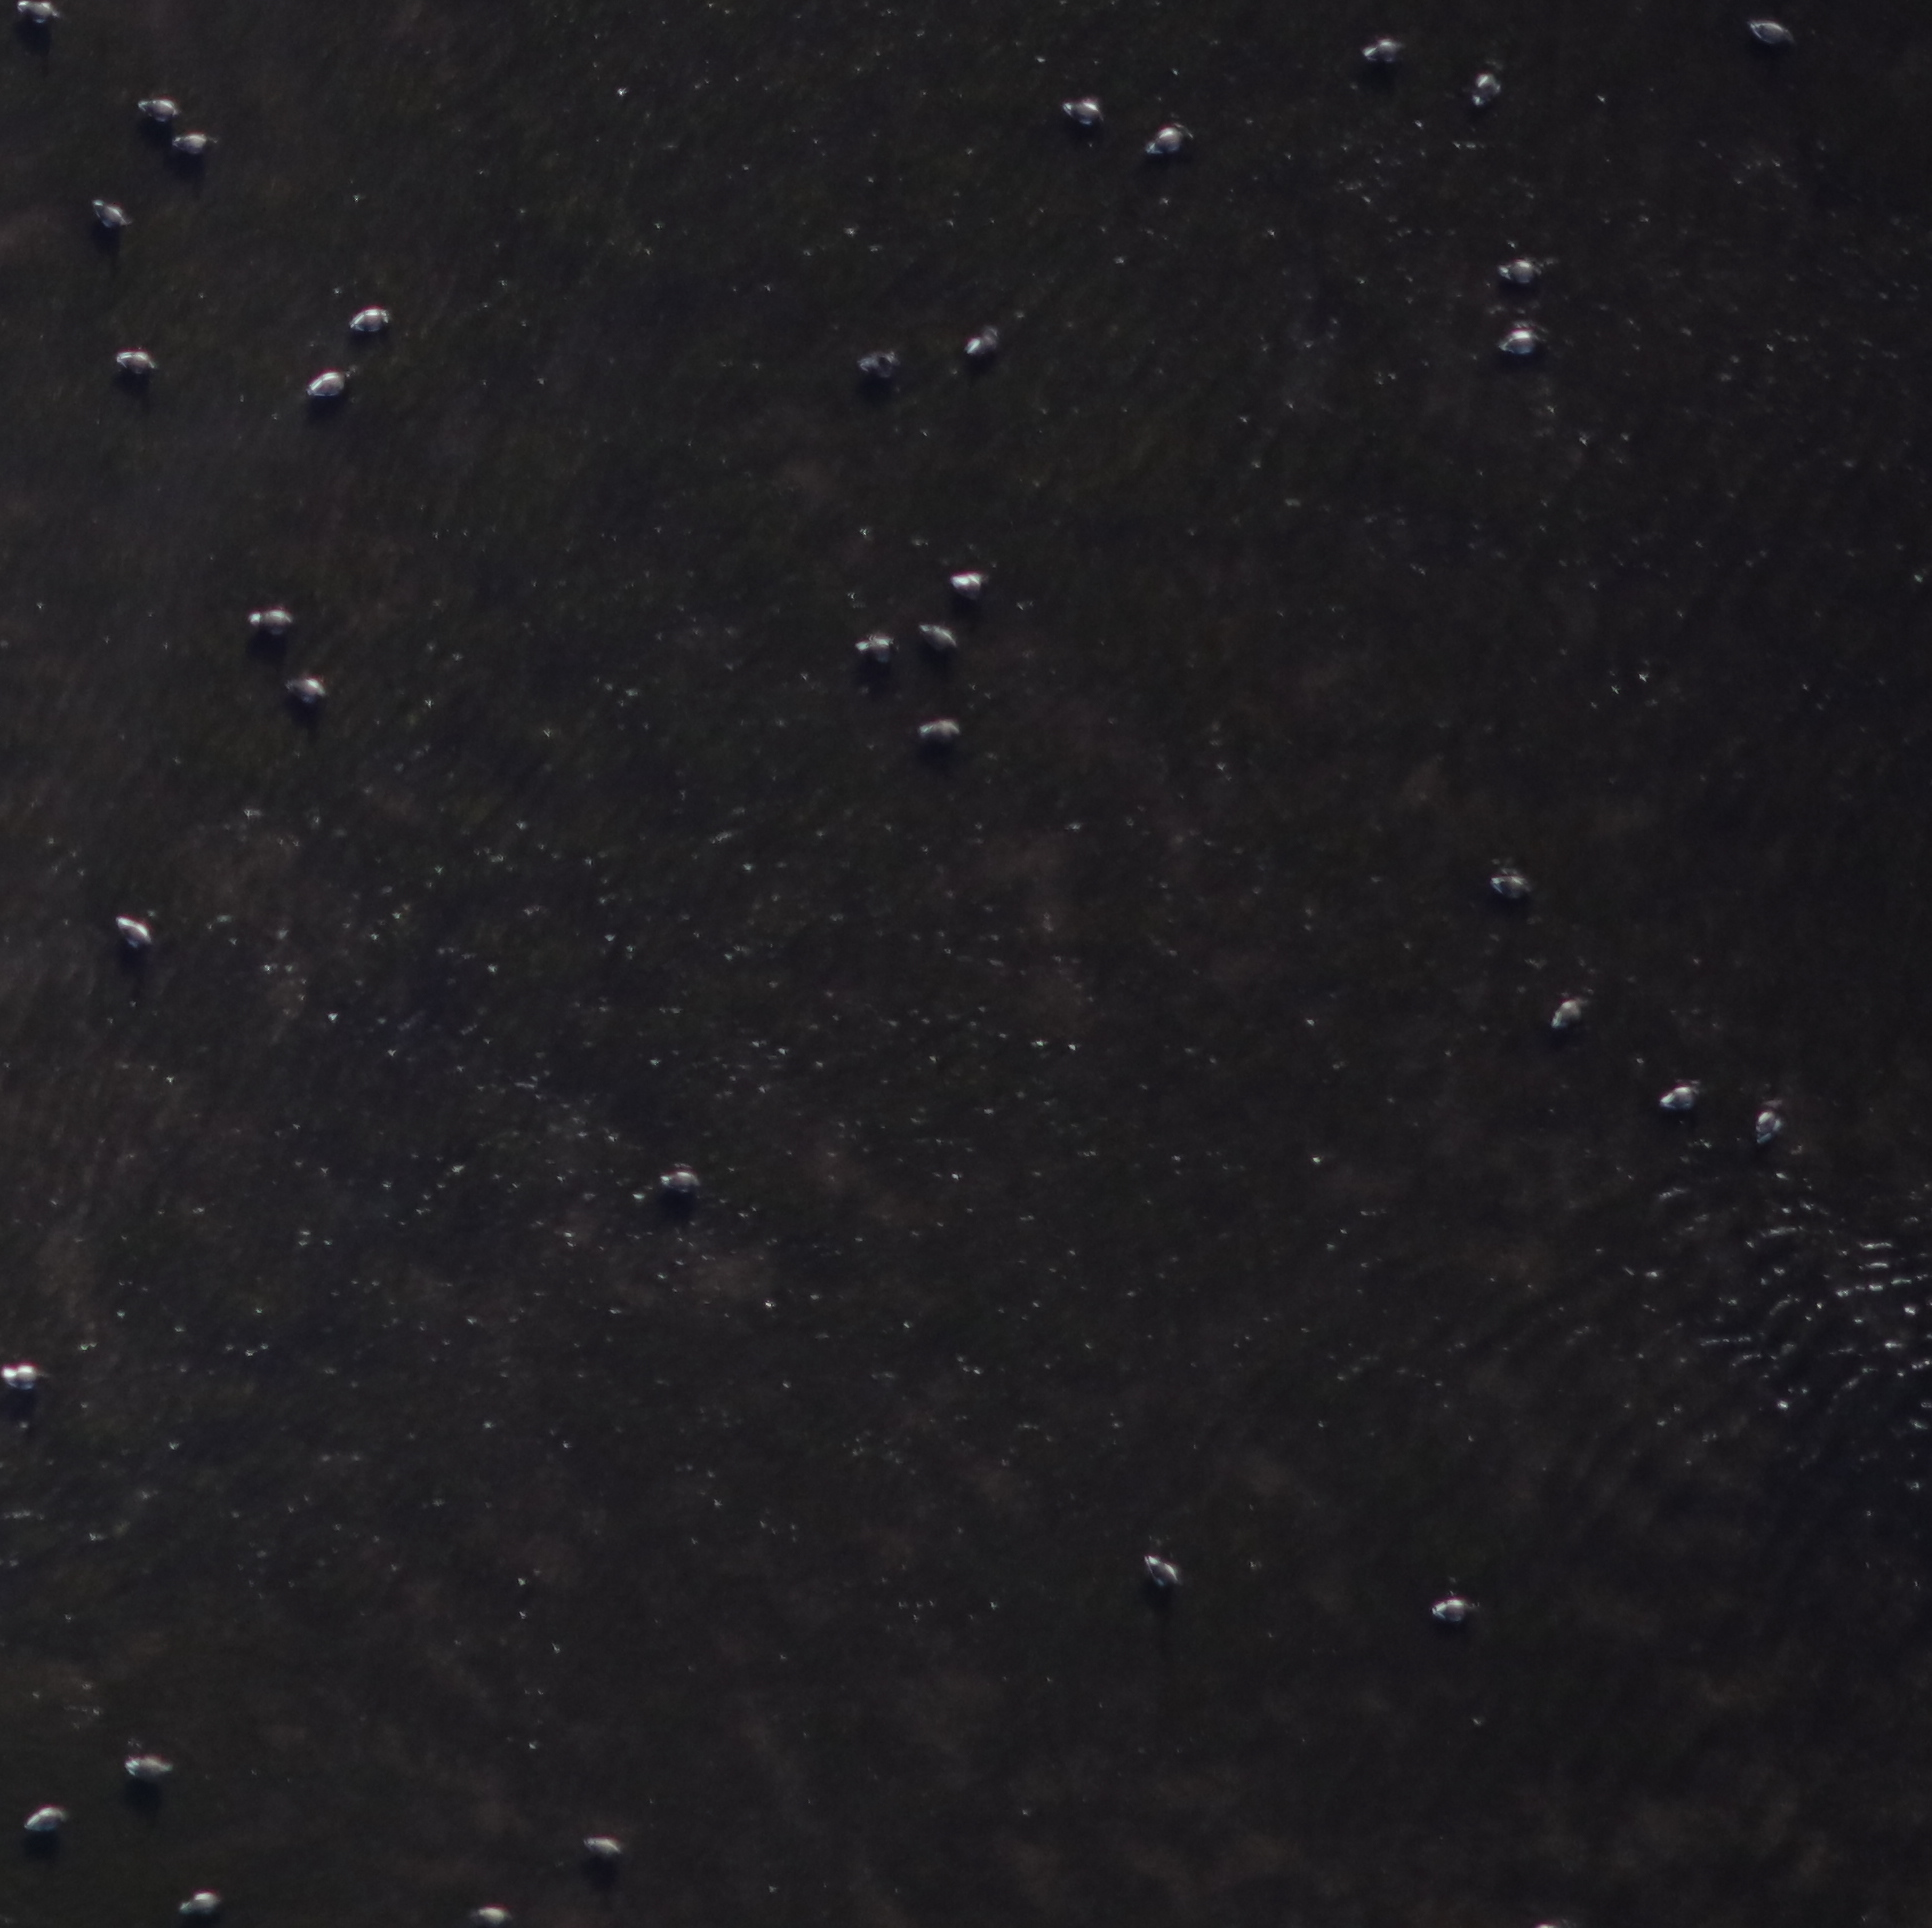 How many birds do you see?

35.